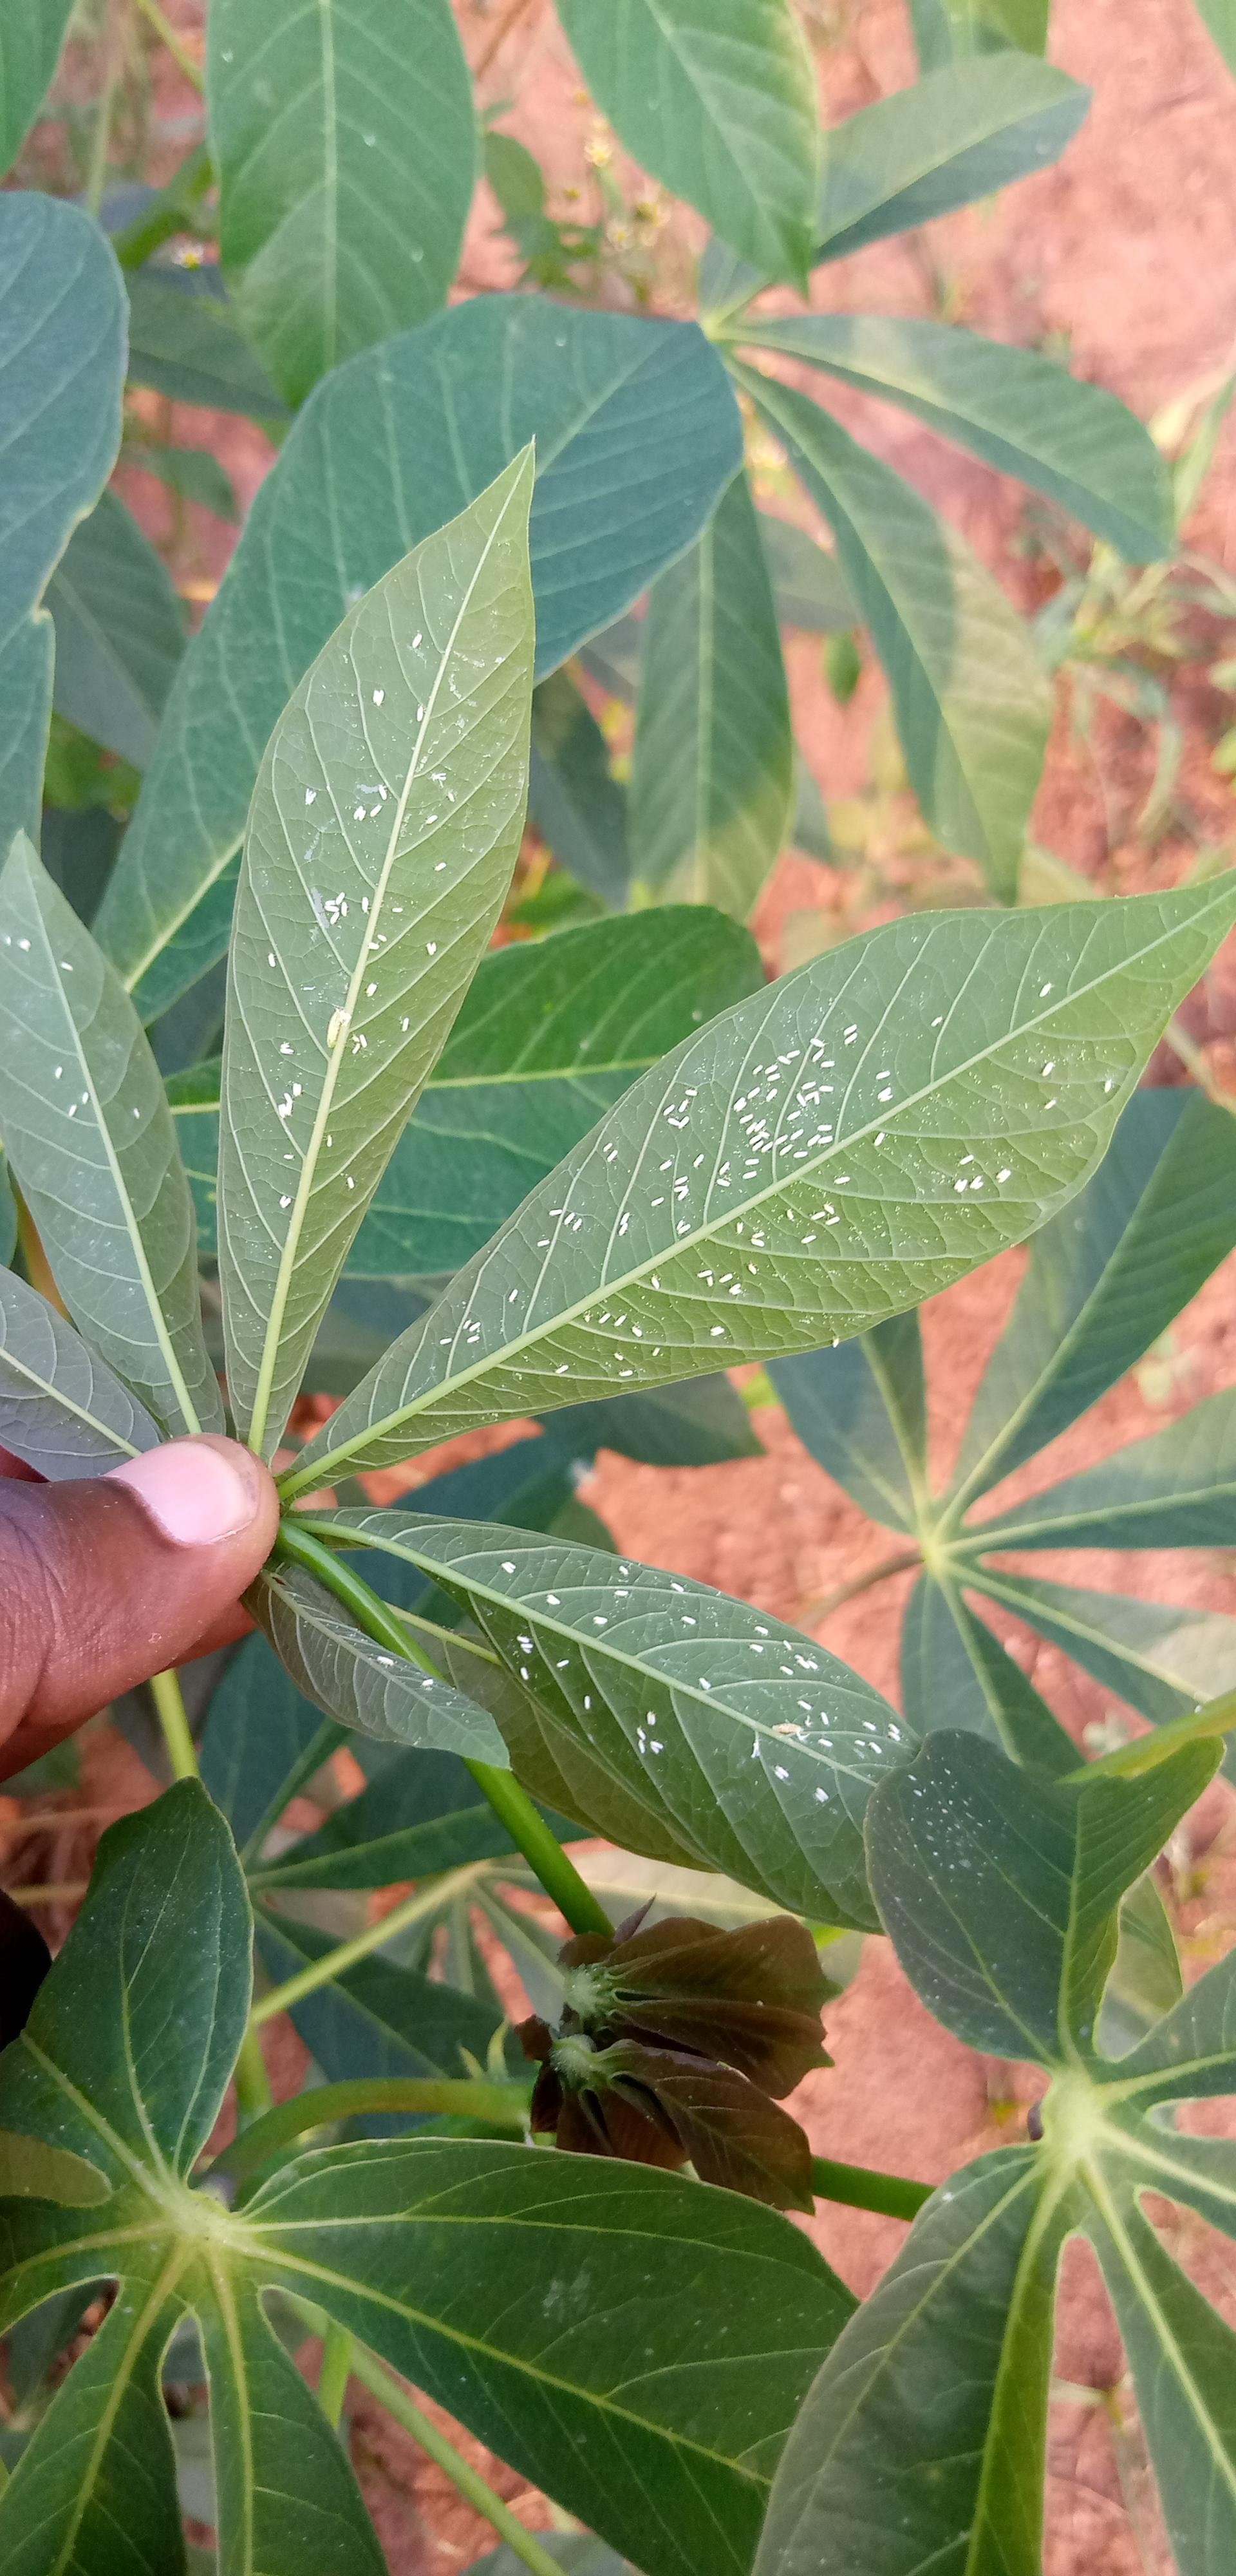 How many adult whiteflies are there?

202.